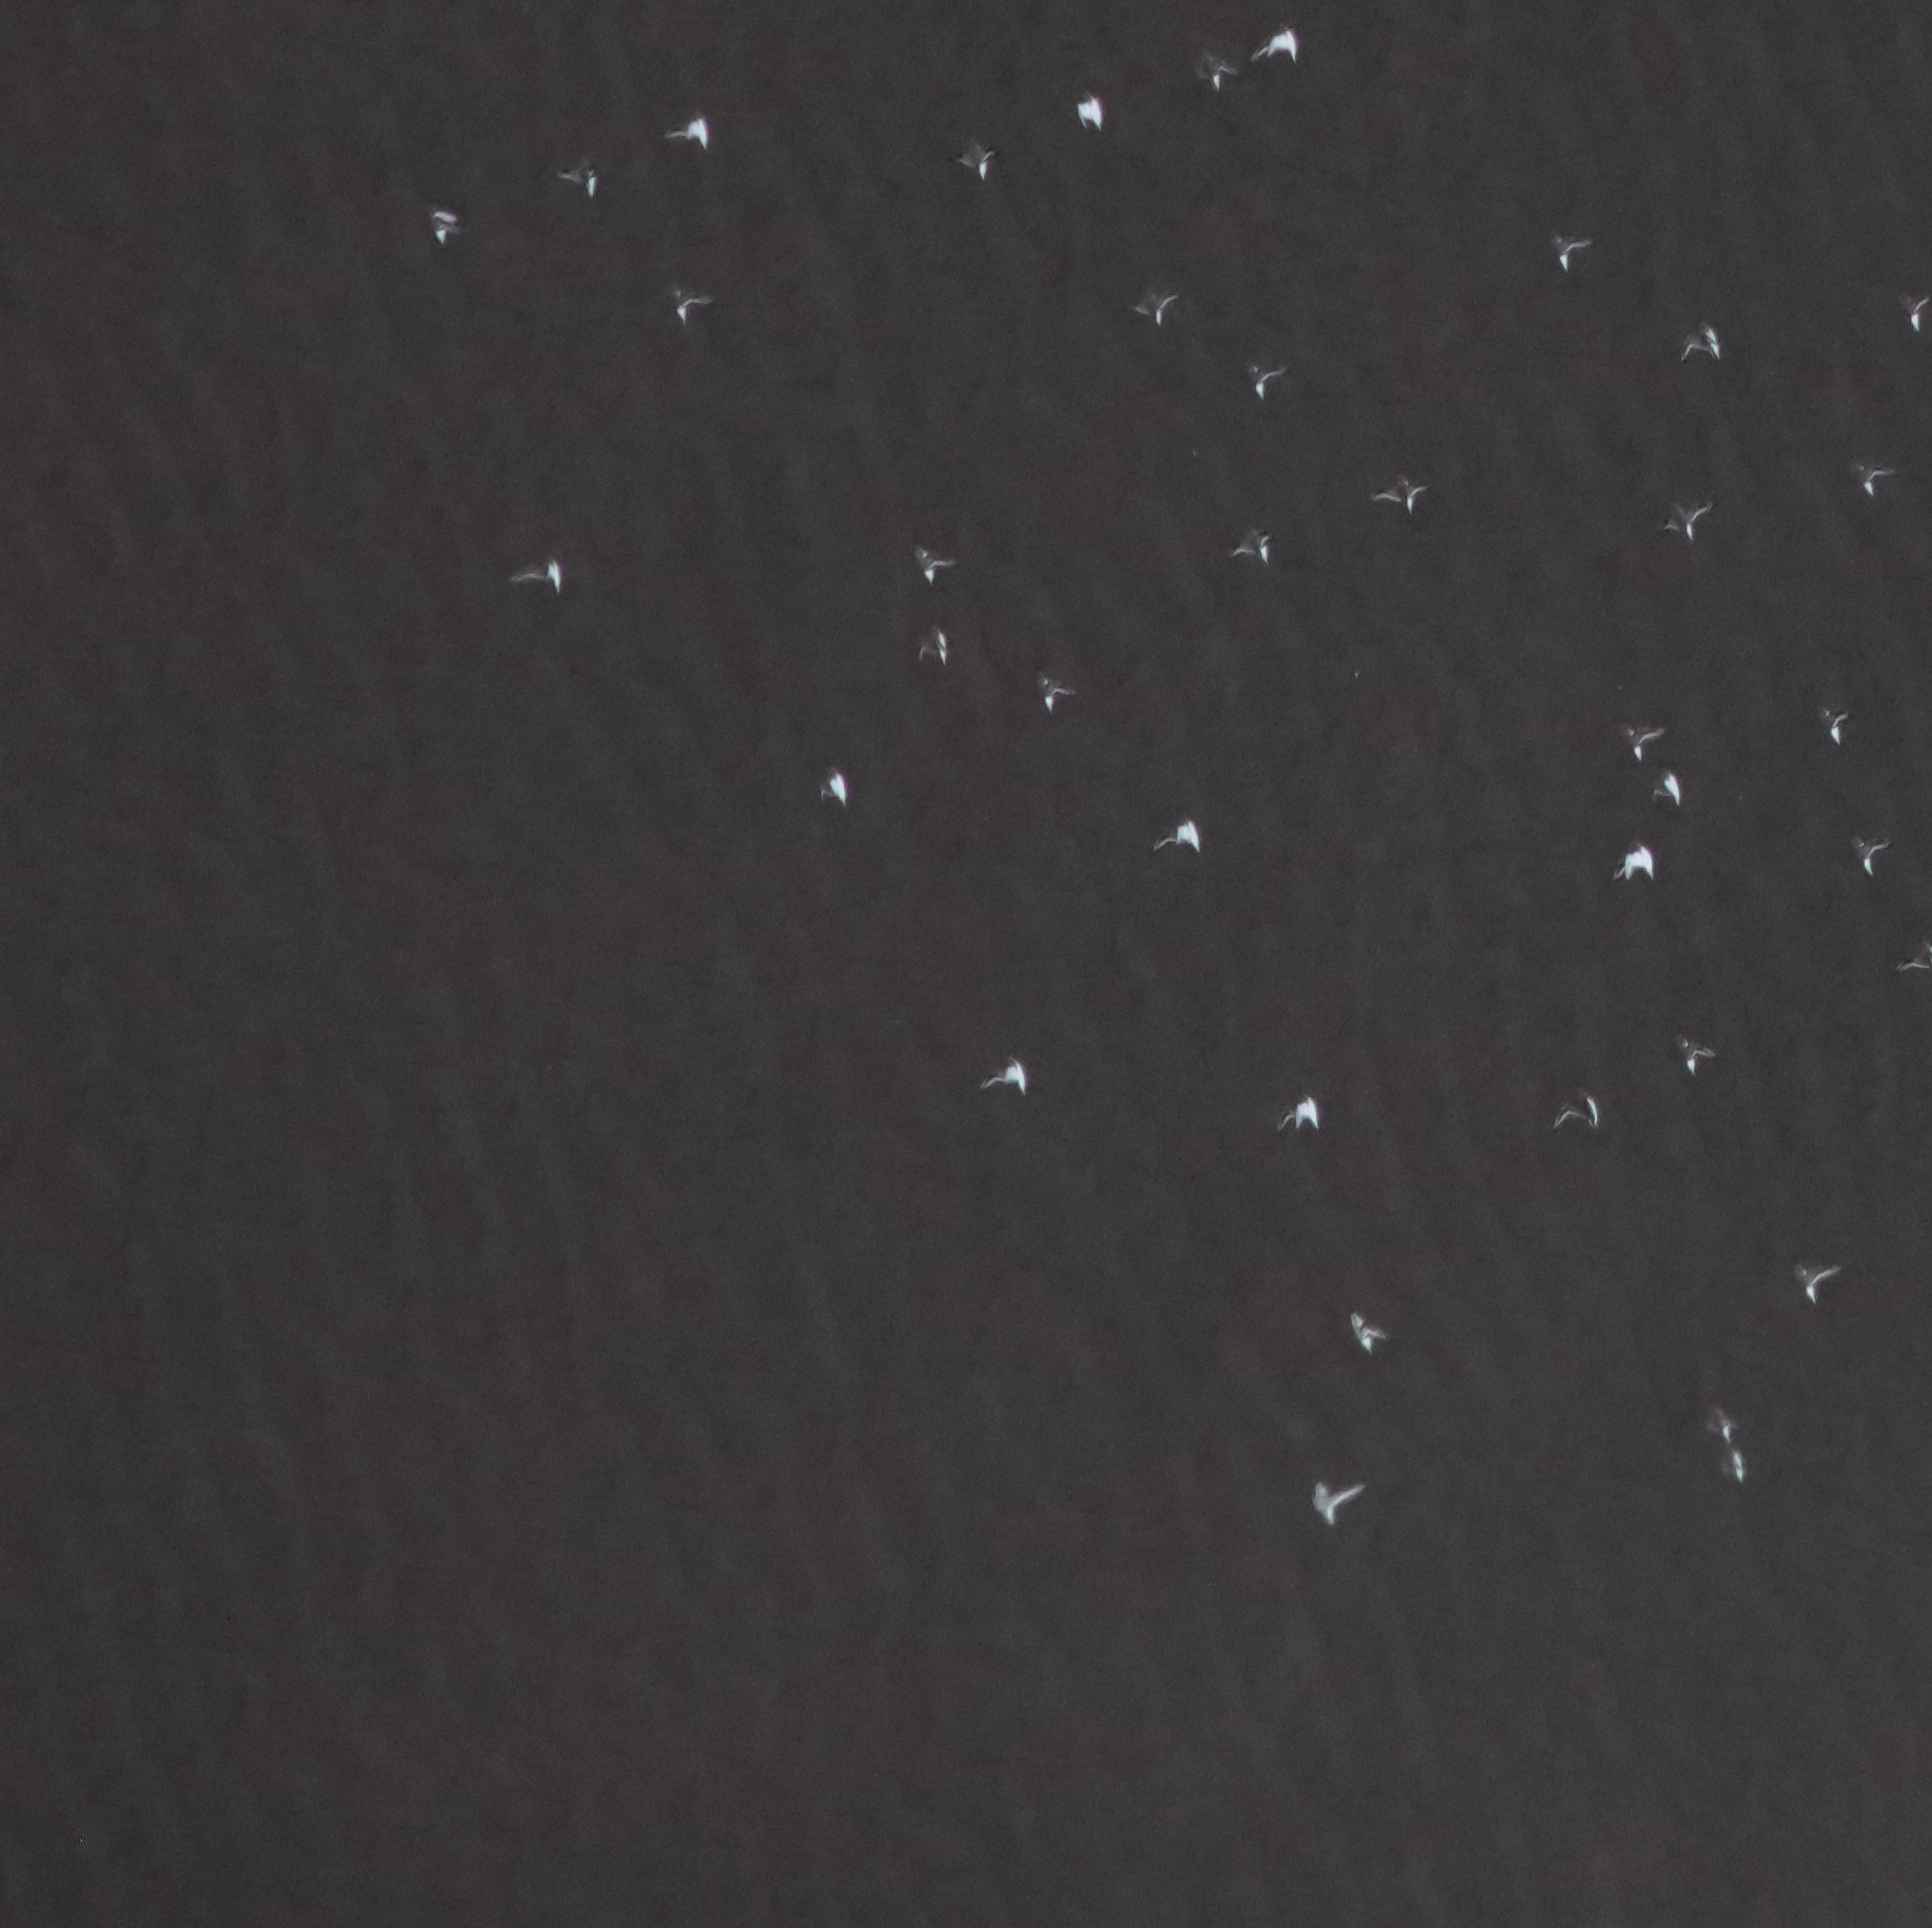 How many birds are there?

38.